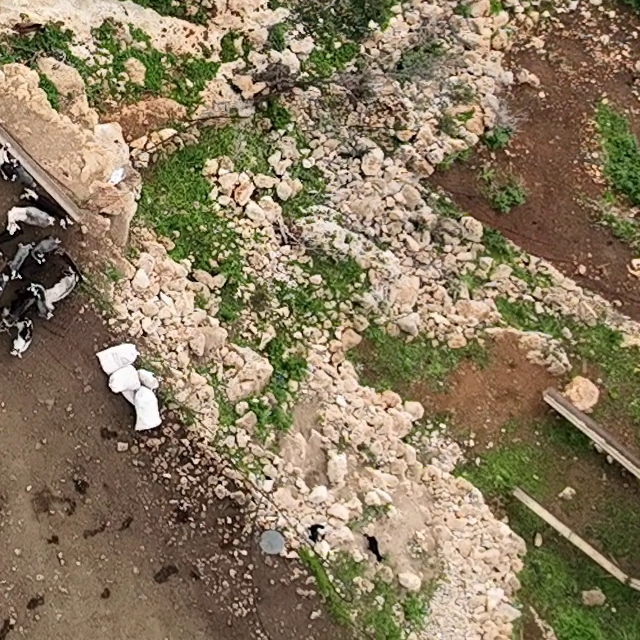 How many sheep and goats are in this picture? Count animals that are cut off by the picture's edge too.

14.